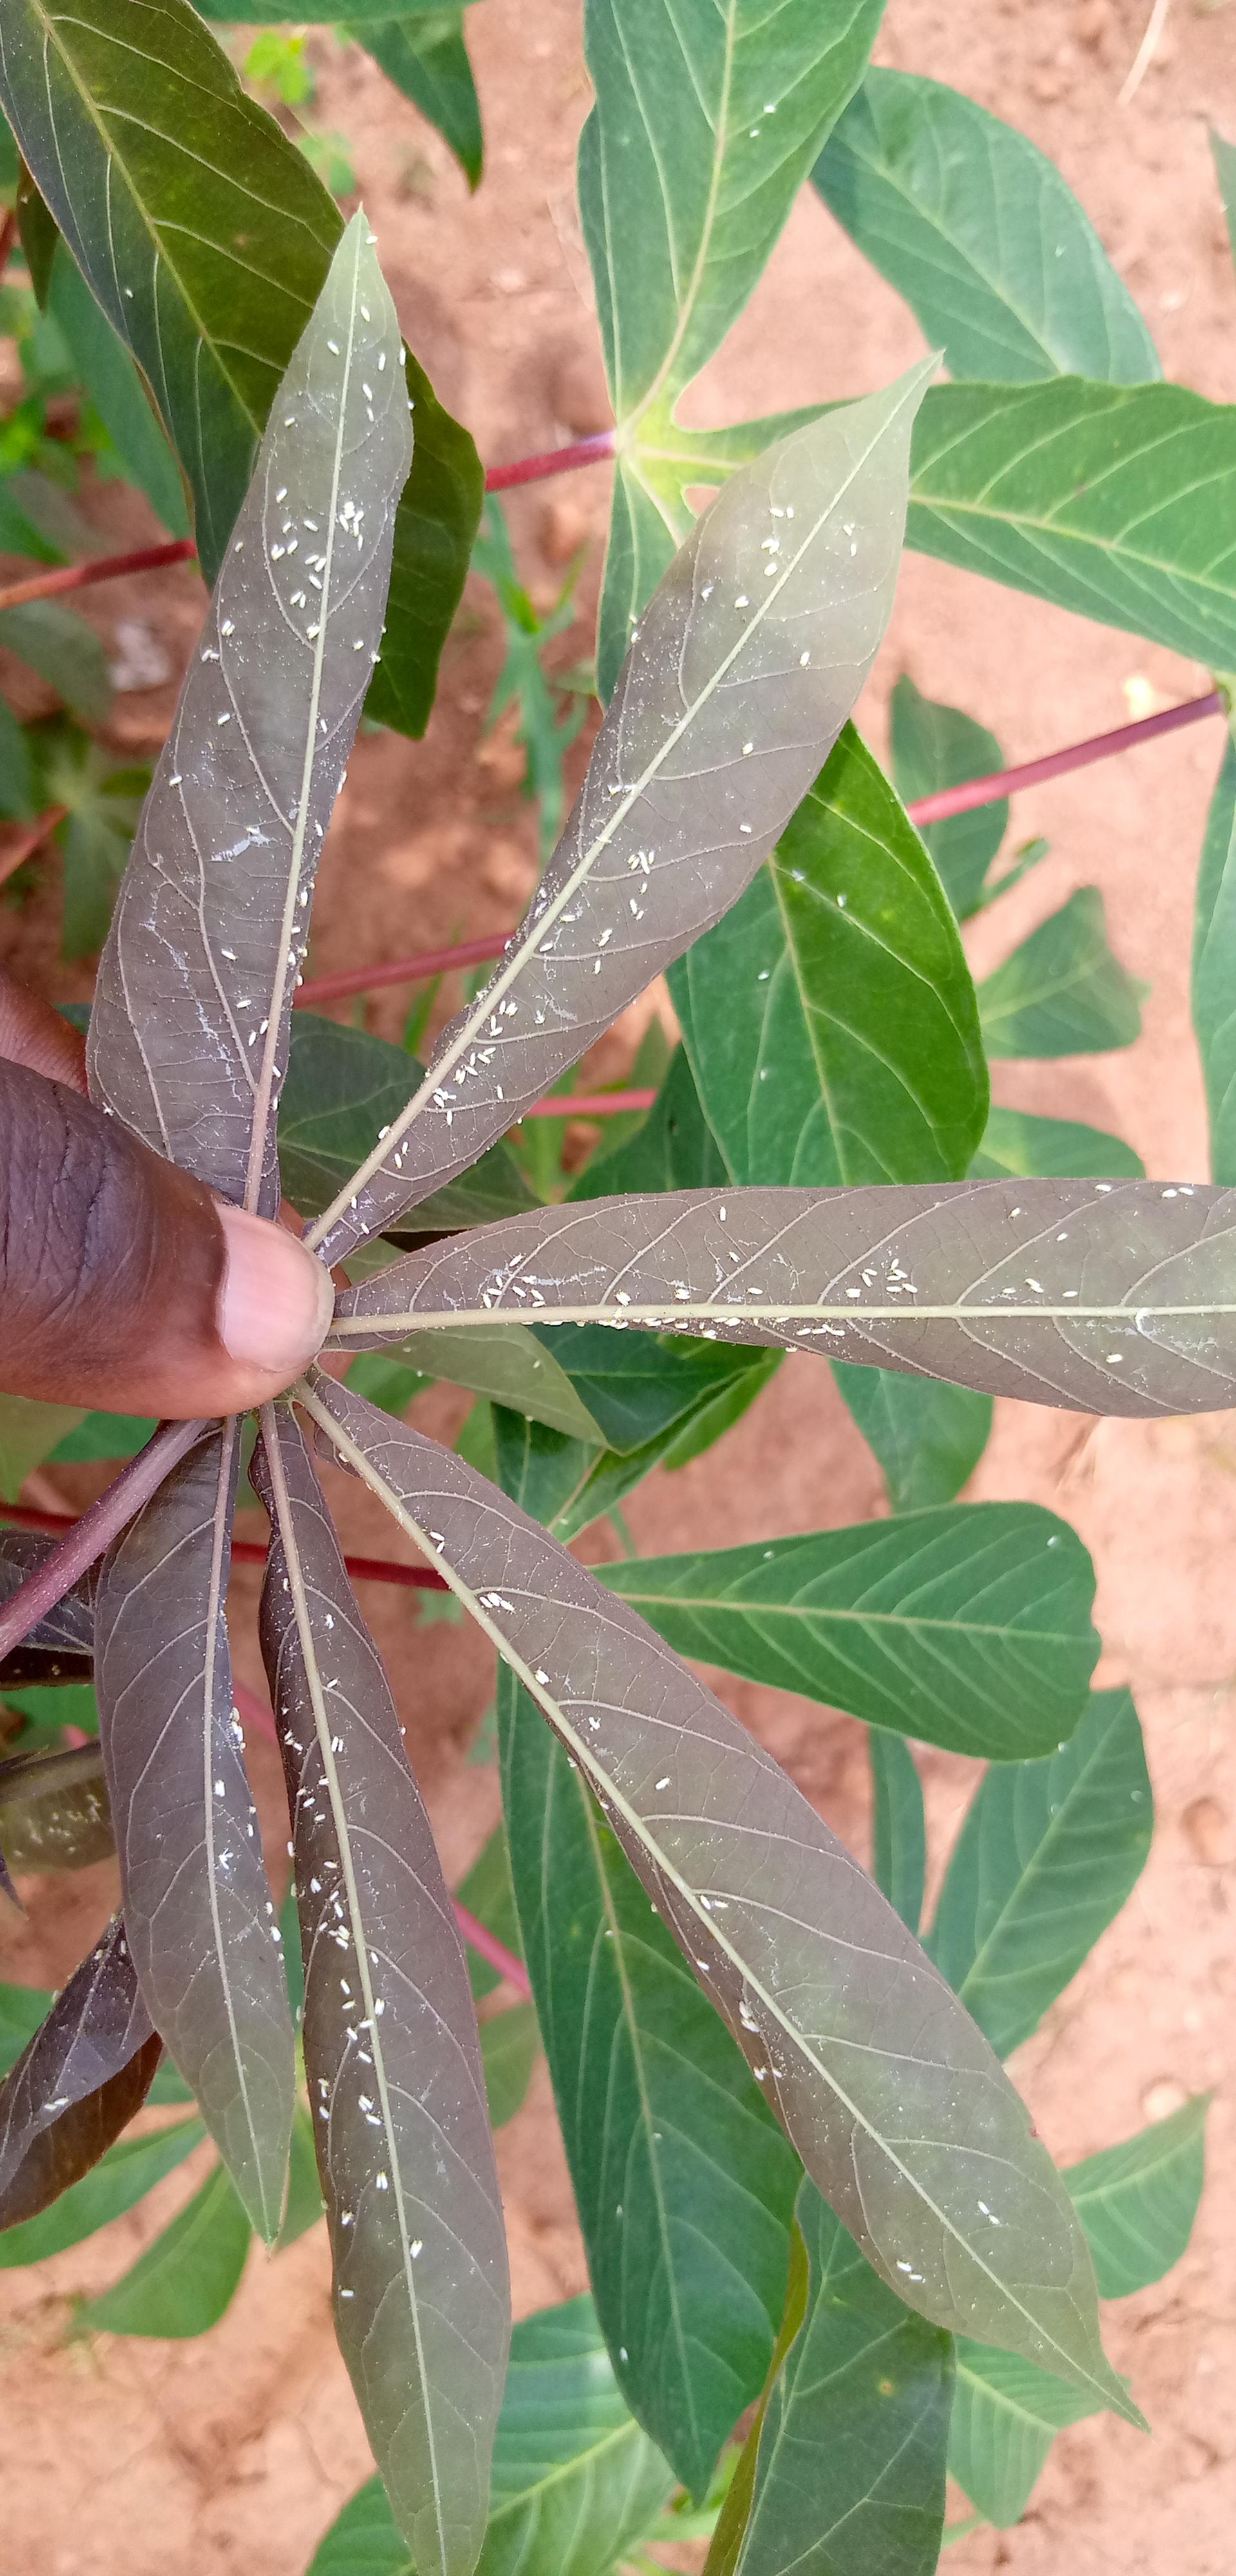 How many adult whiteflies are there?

152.